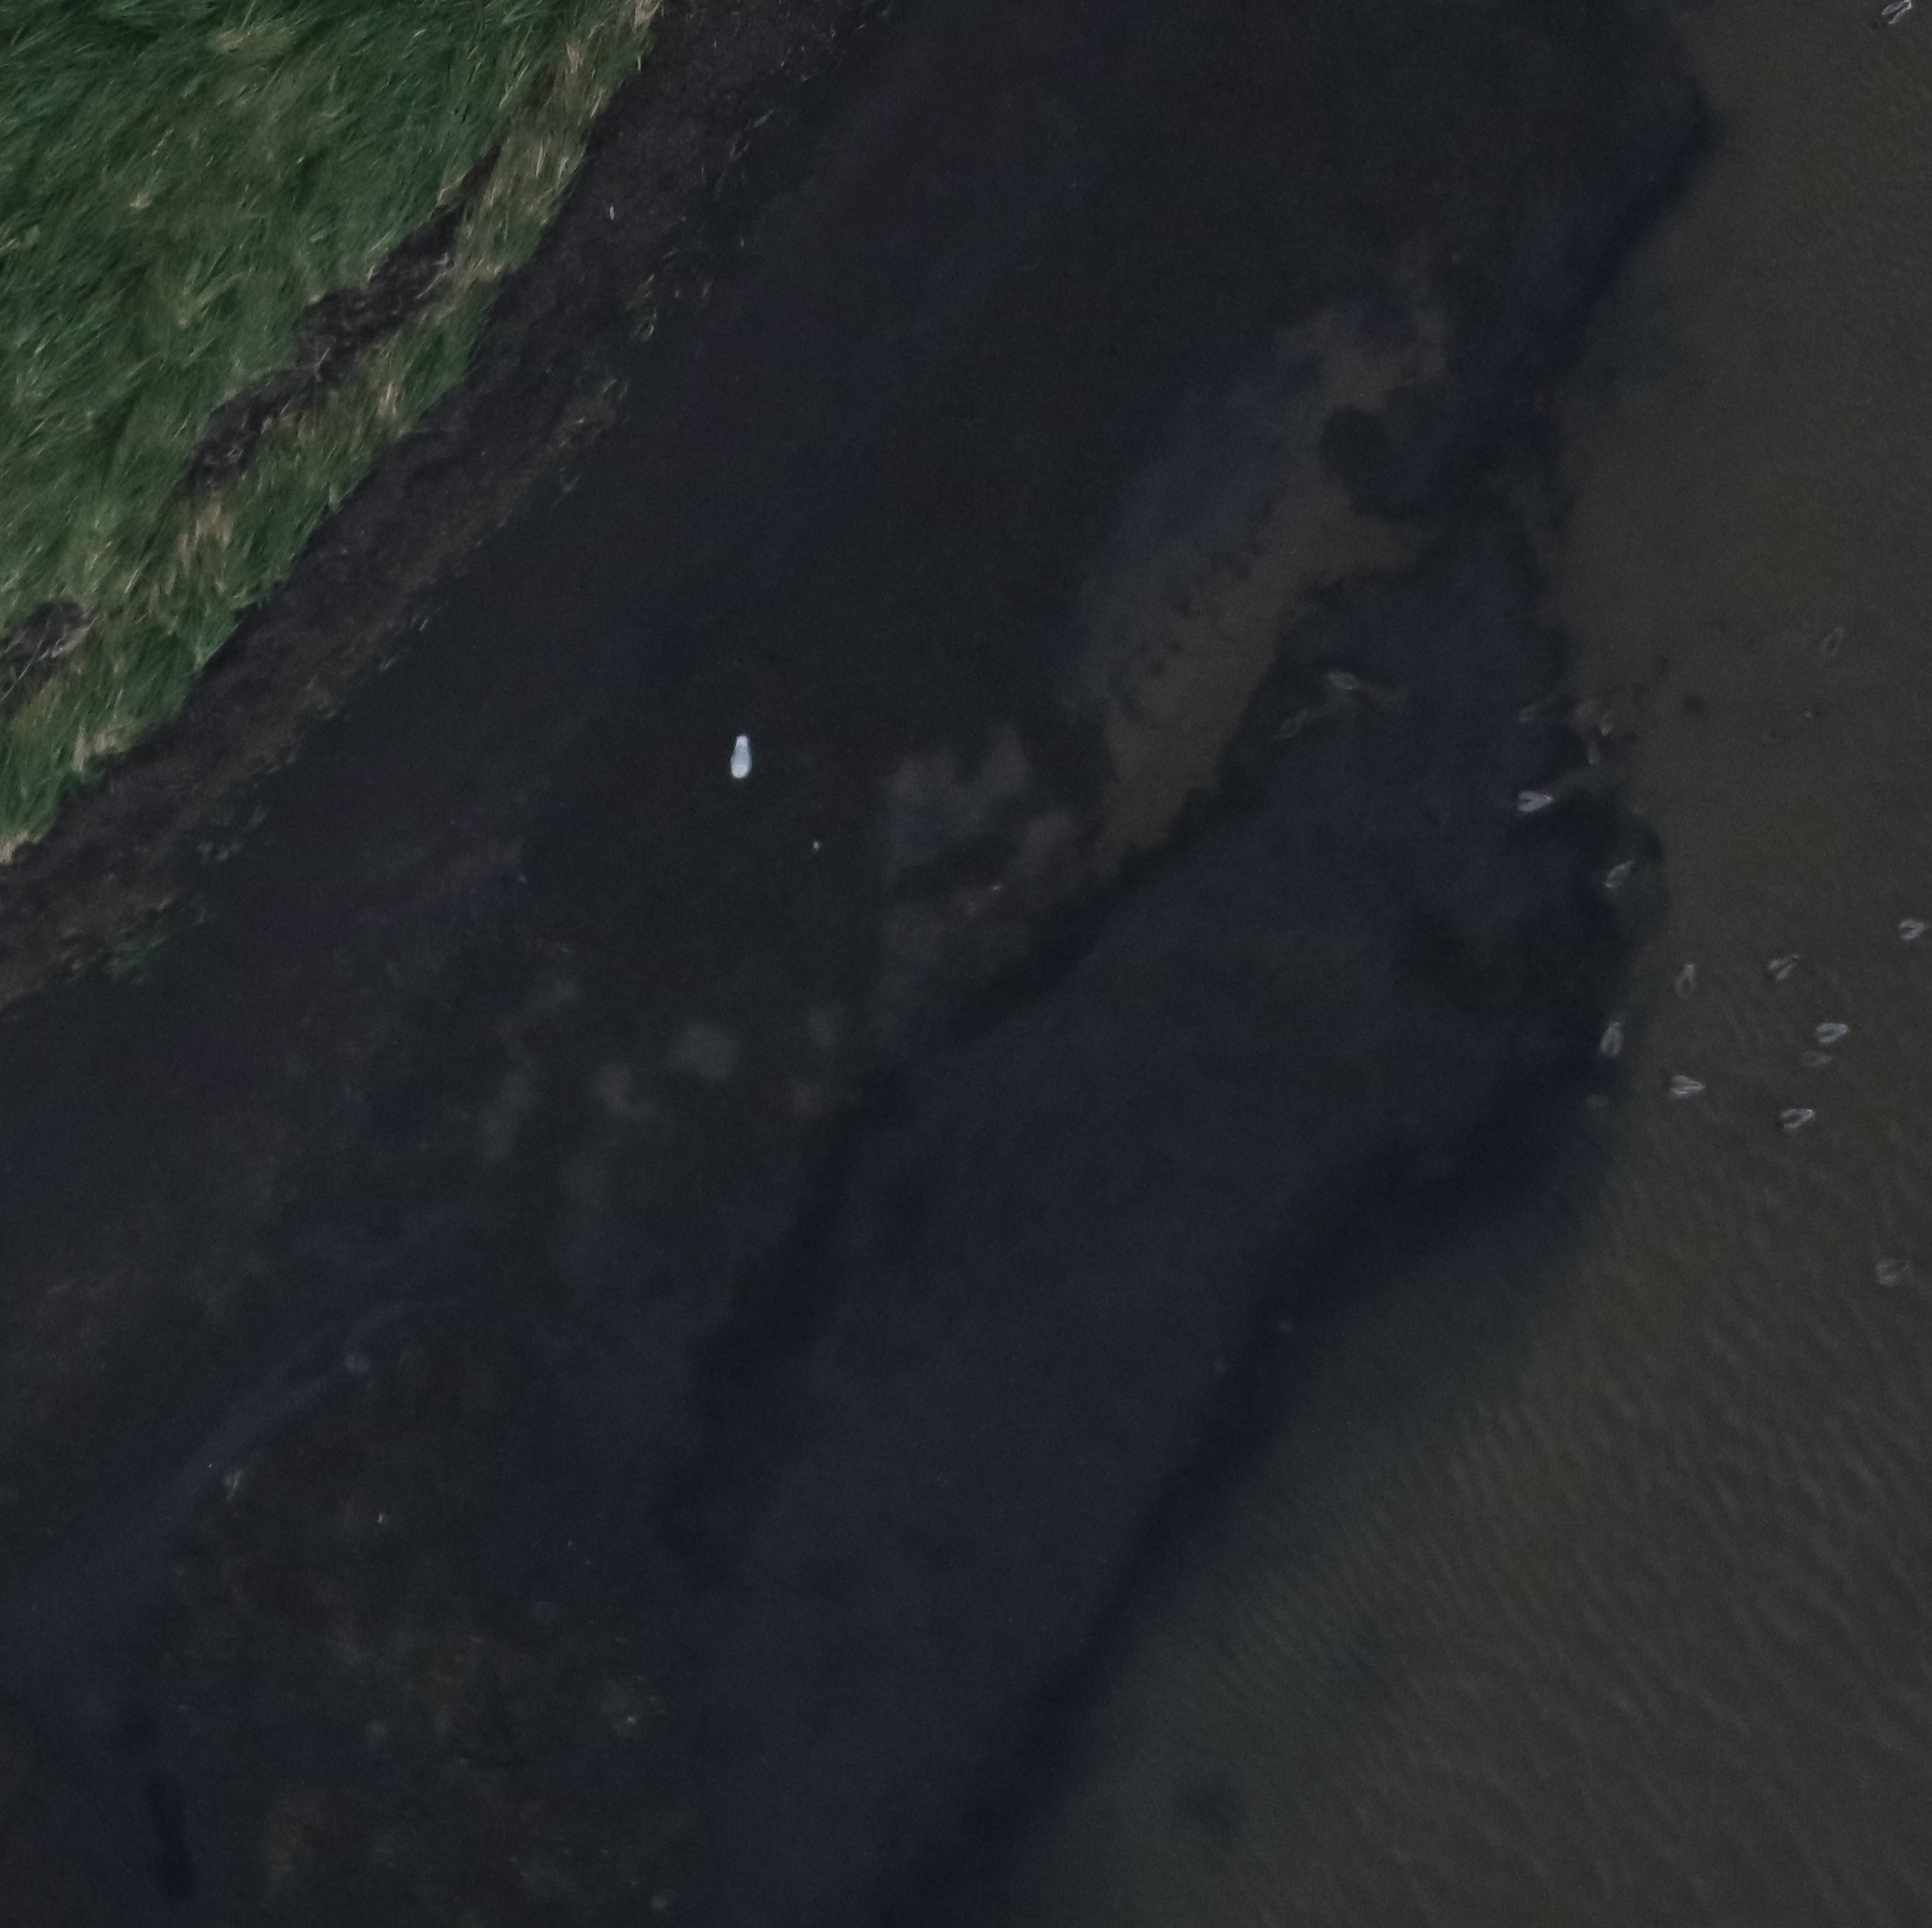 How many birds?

22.